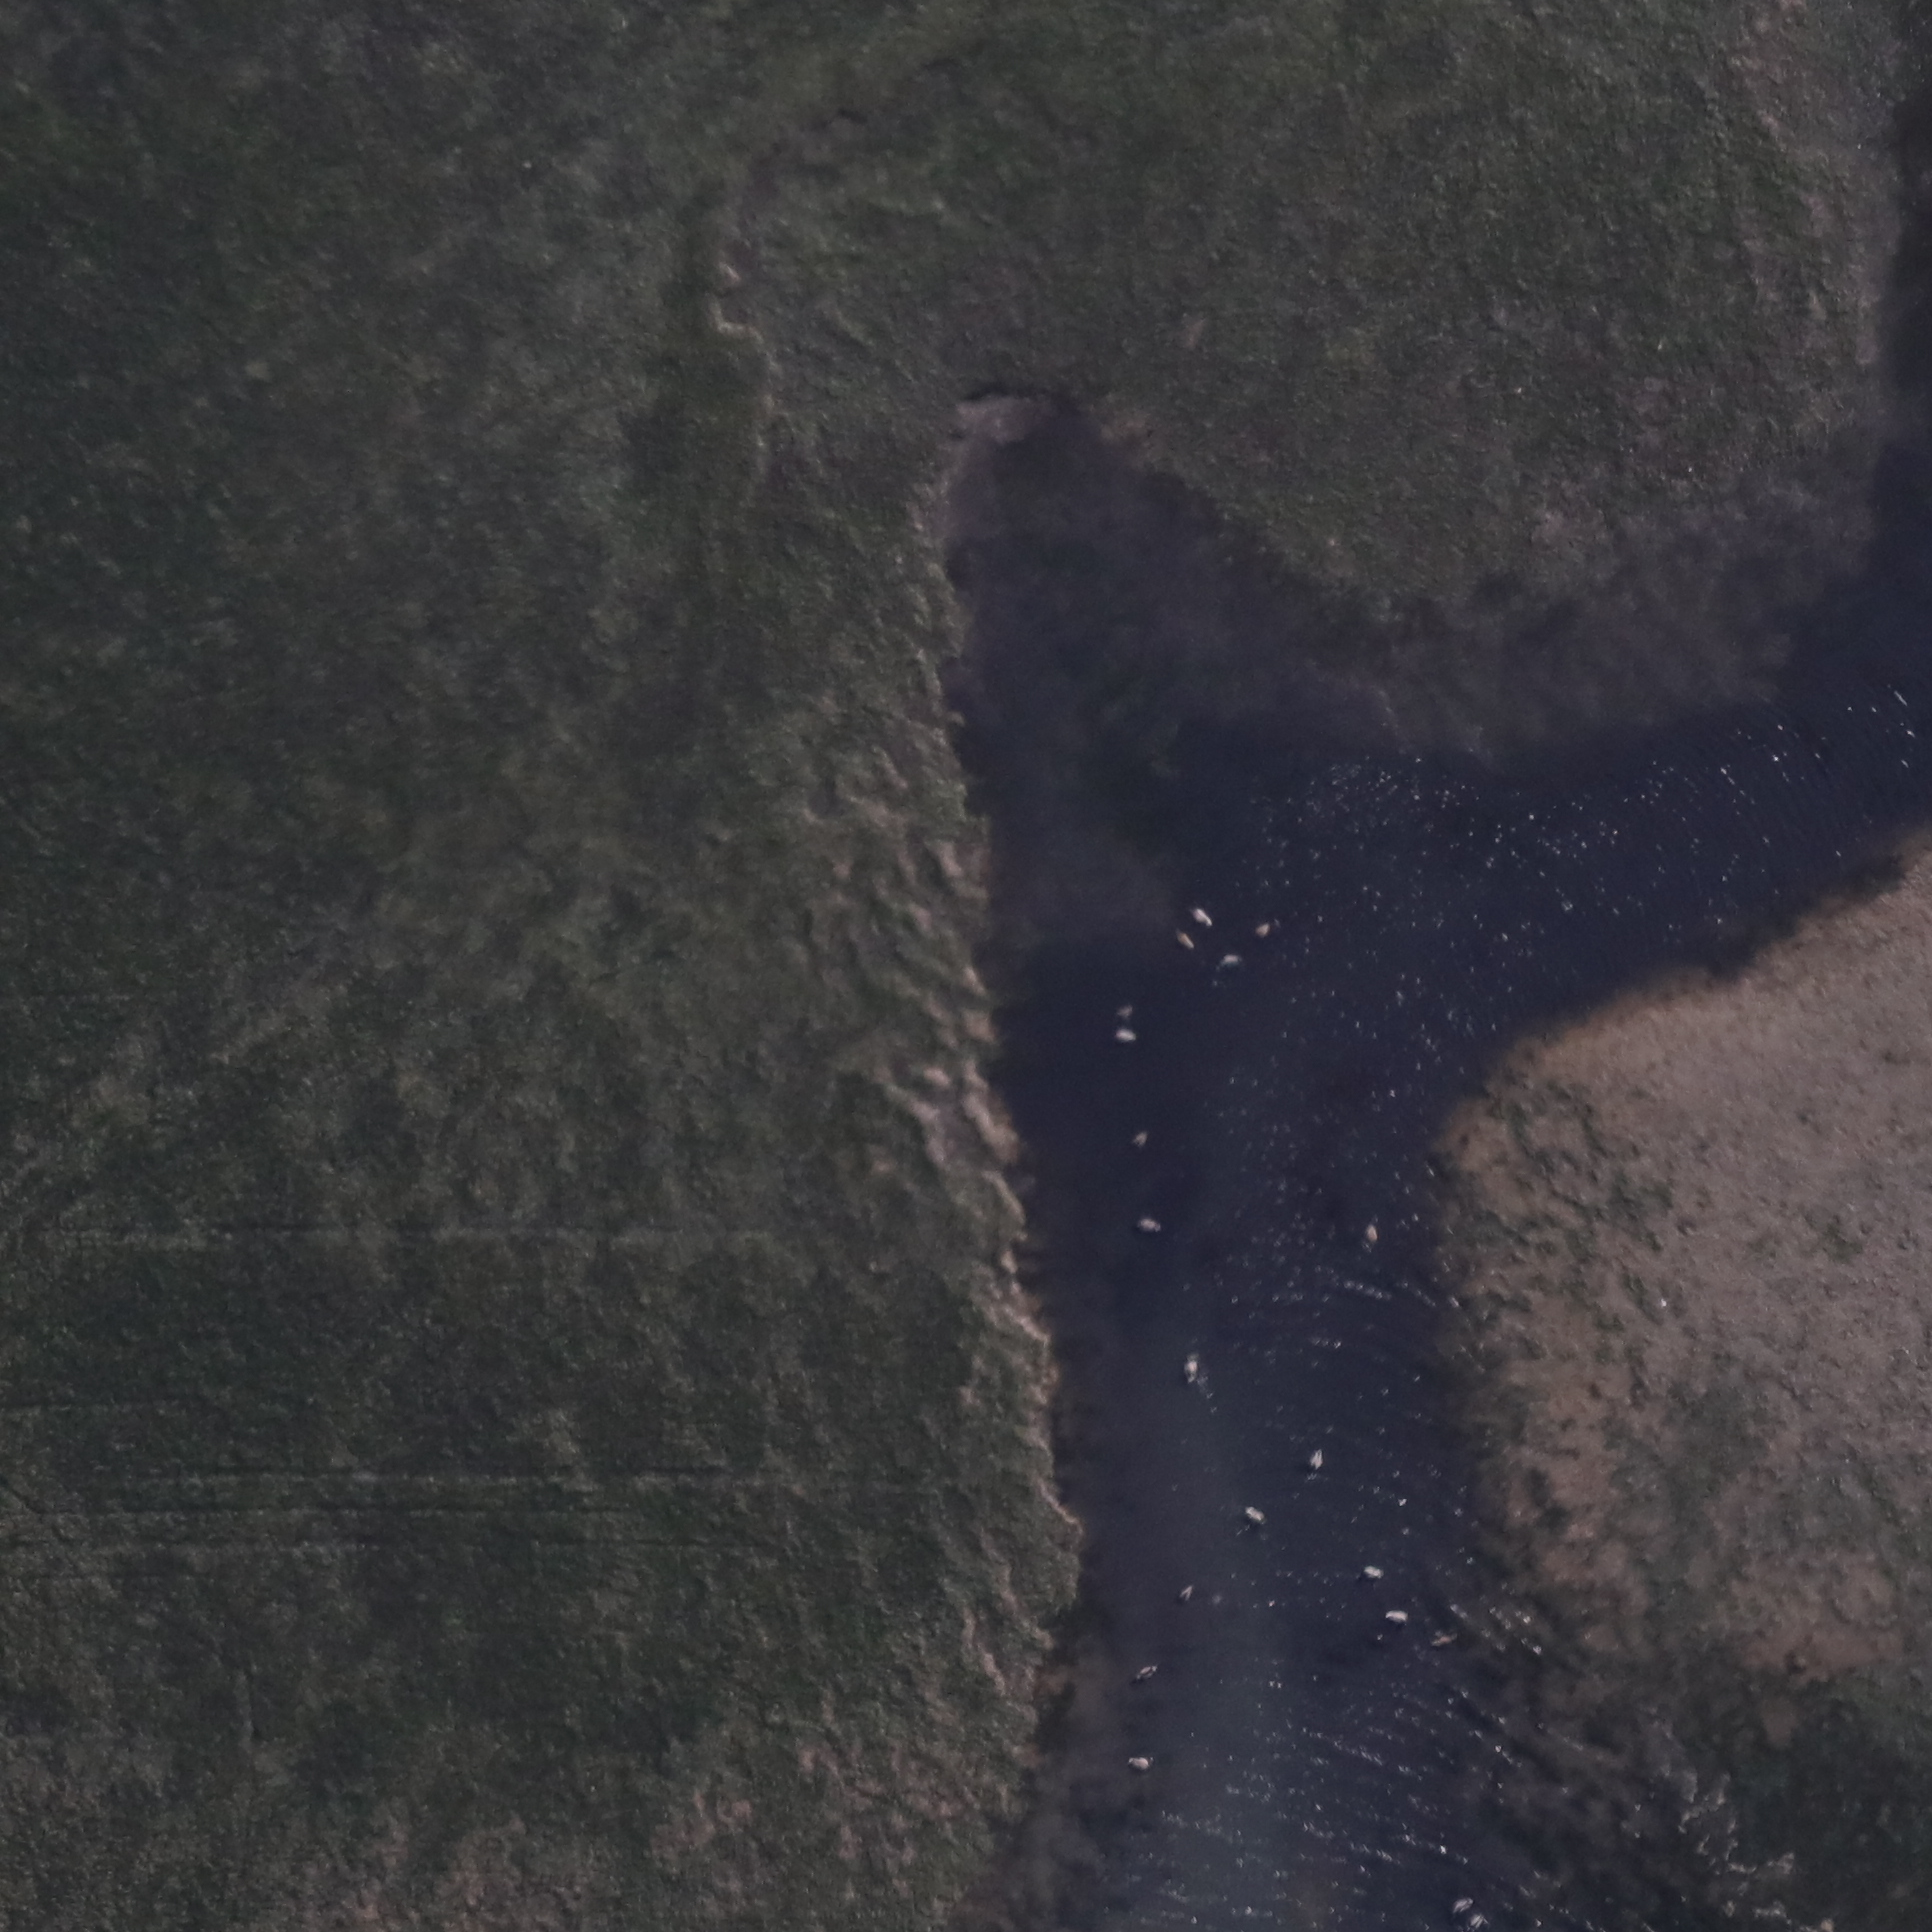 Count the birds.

20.